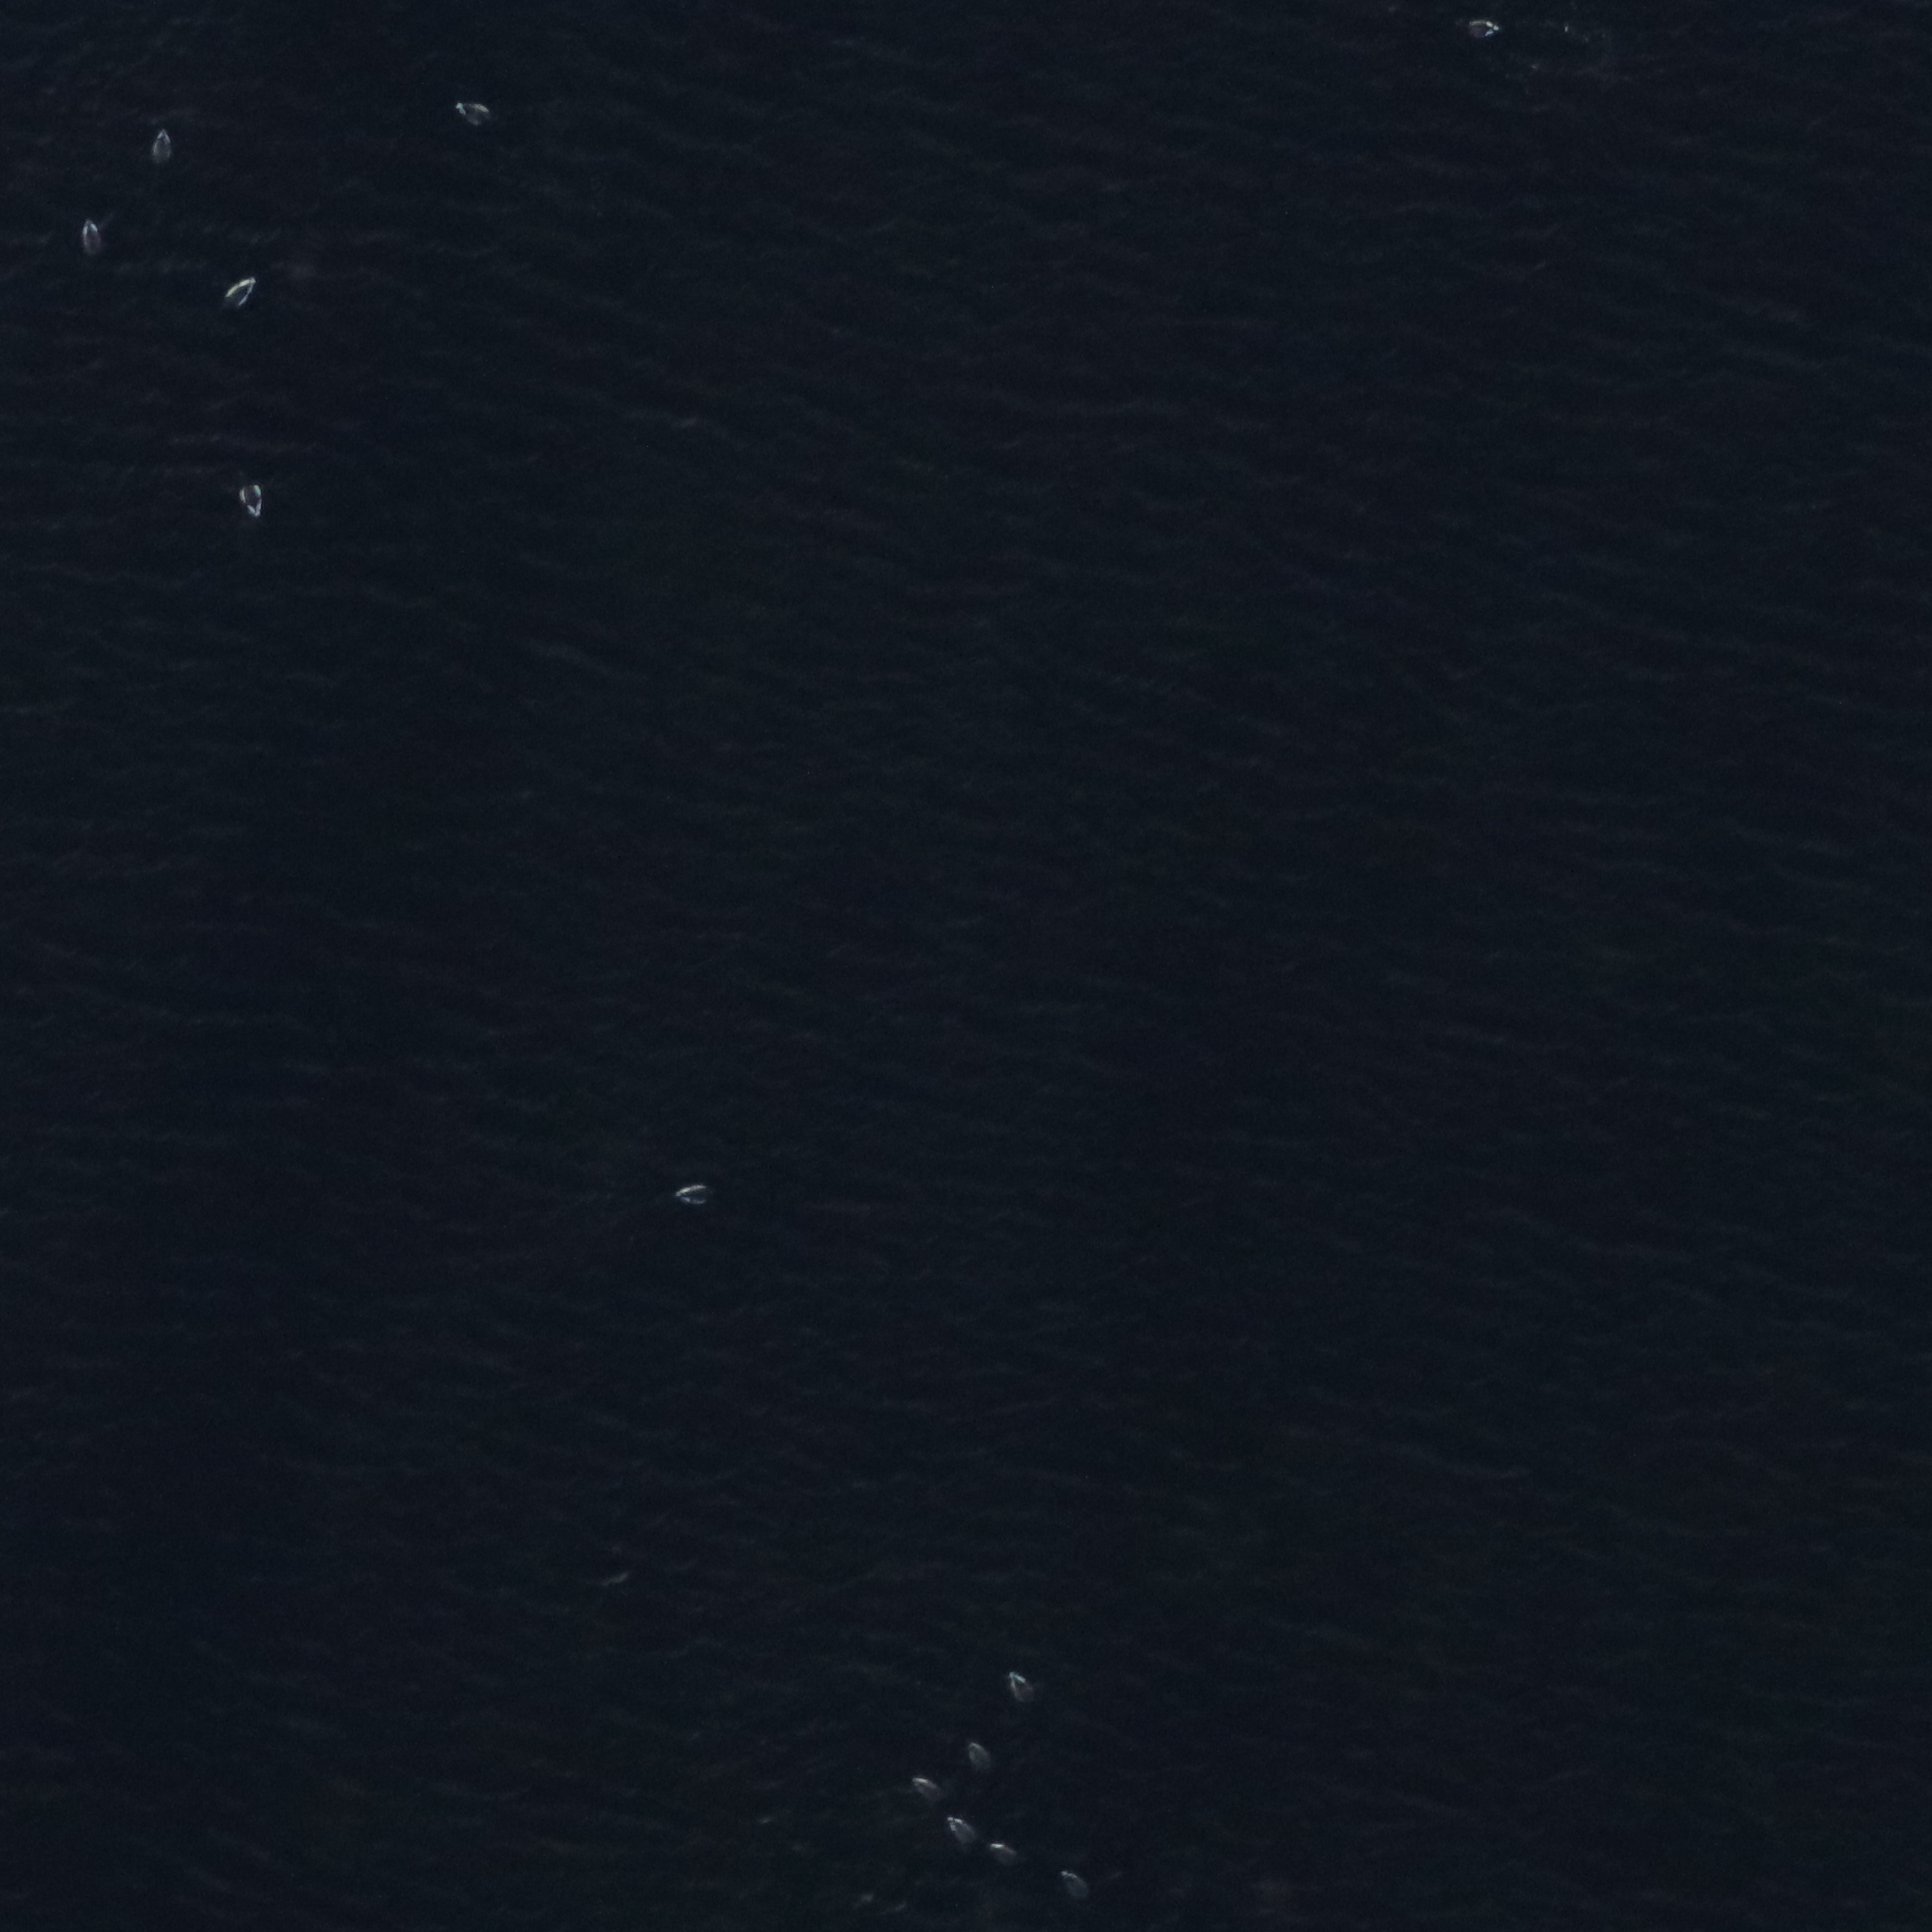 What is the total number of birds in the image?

13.